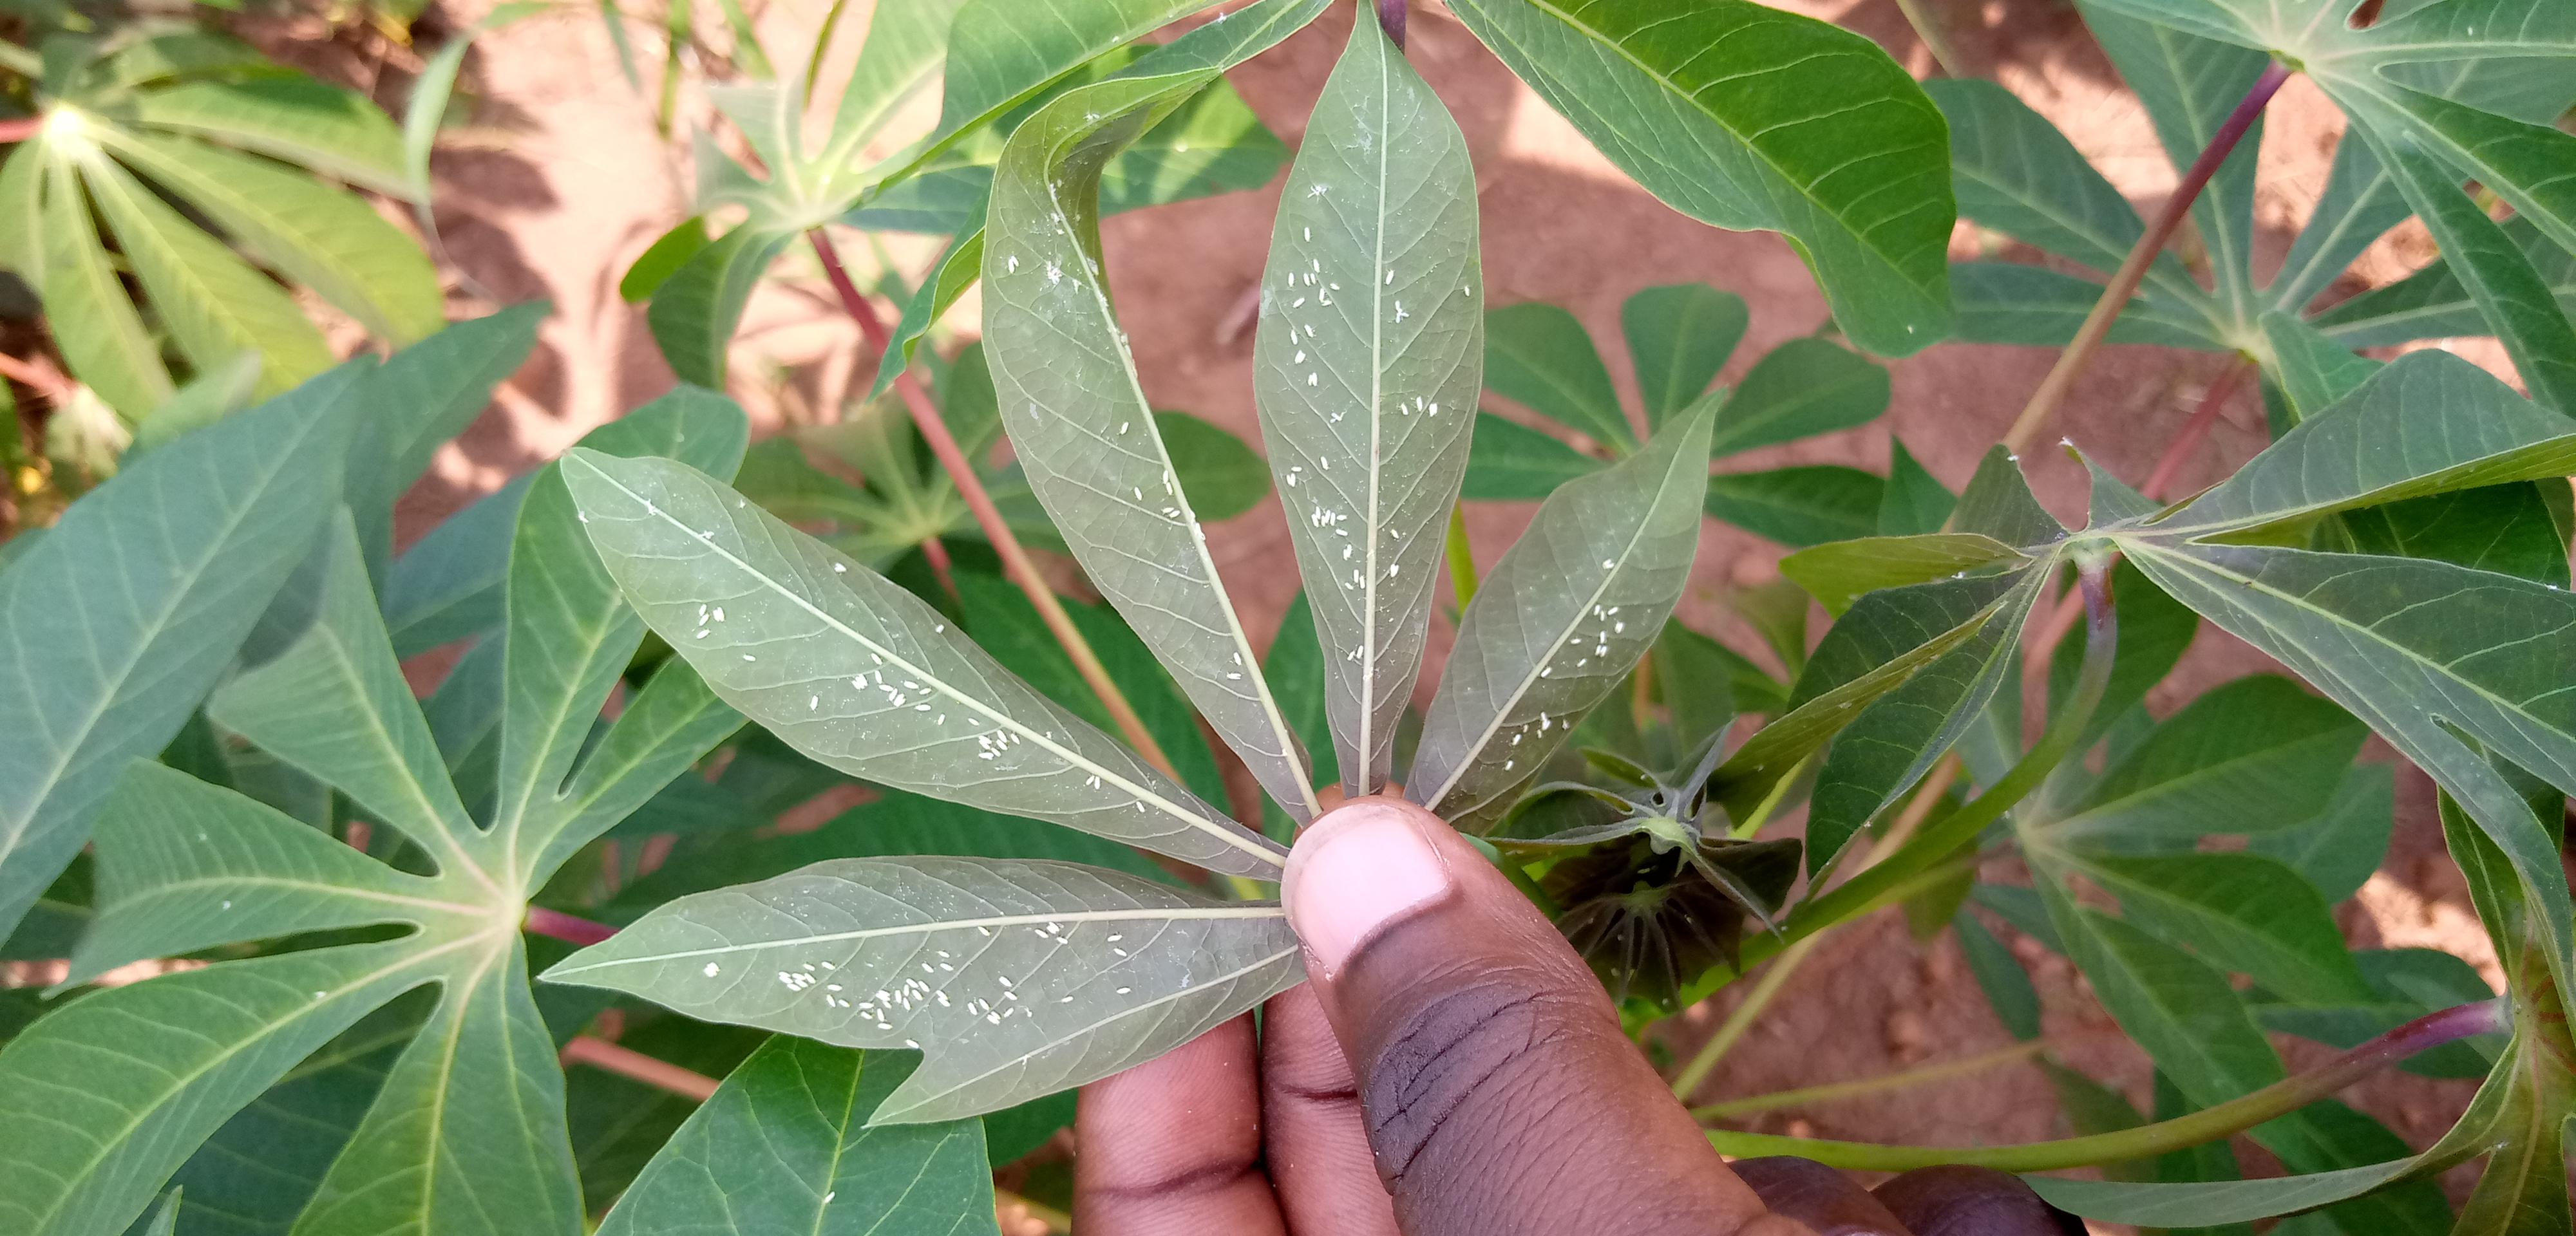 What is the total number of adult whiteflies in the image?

159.